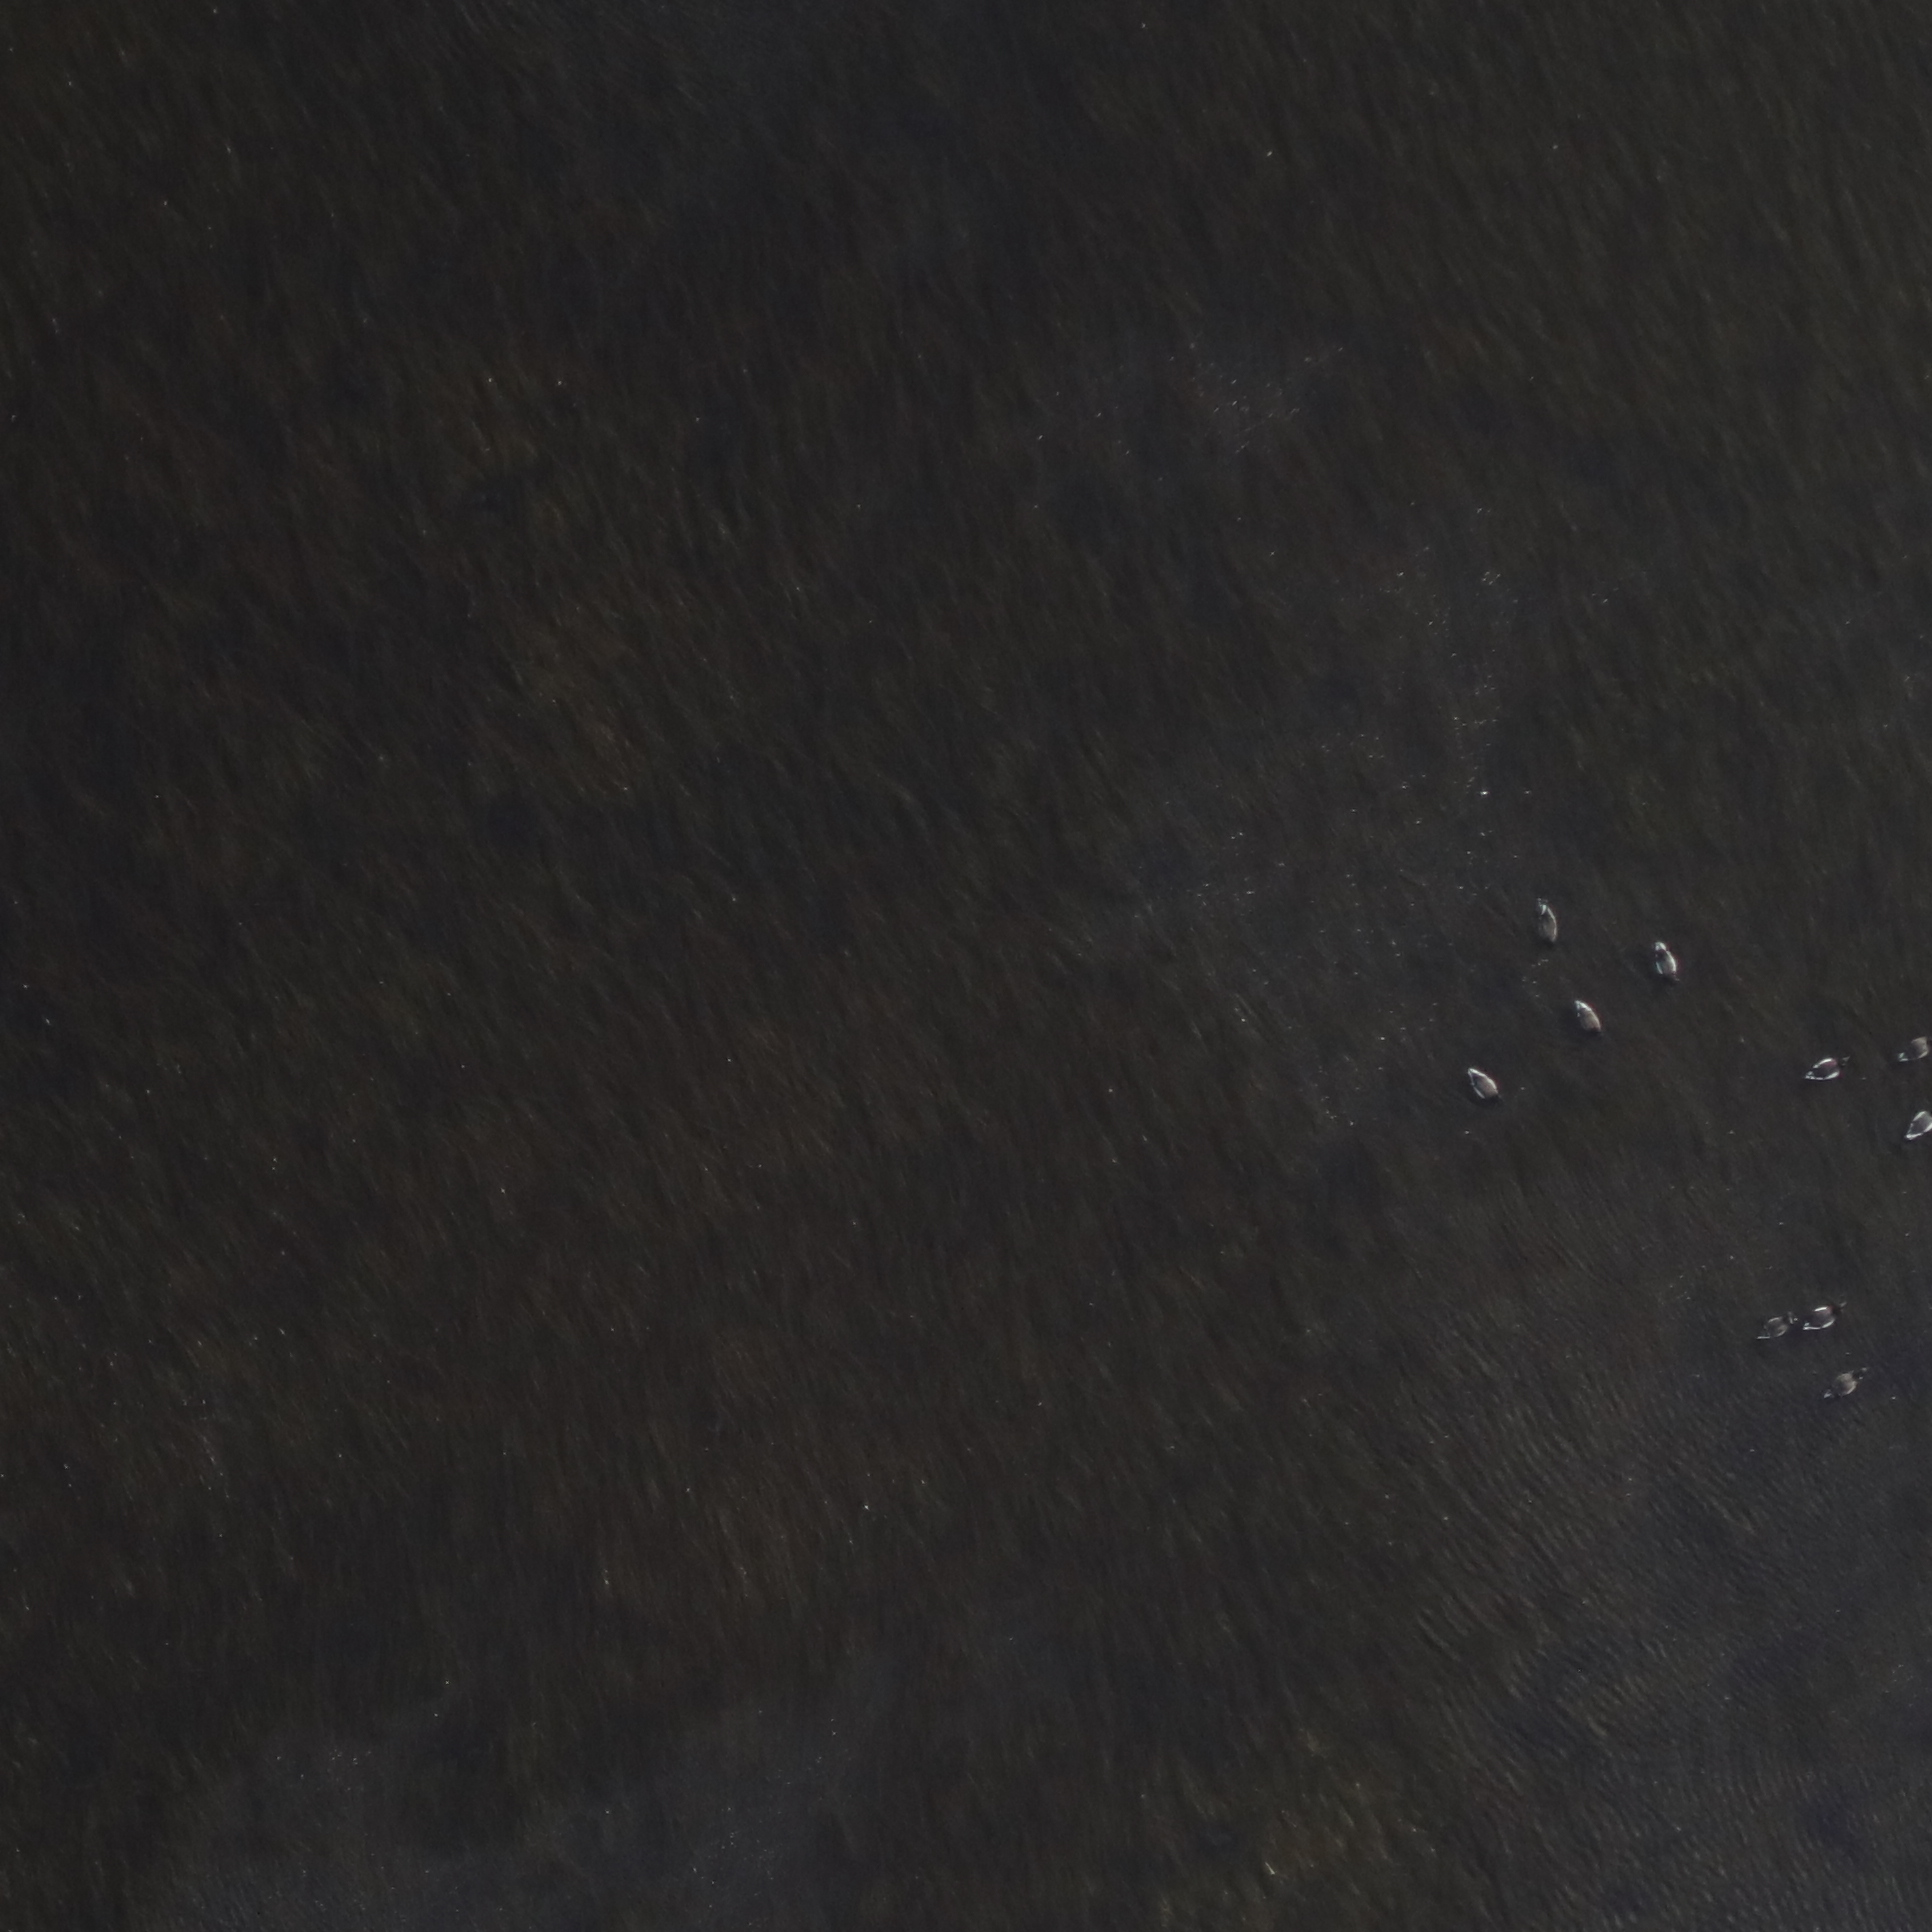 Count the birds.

10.